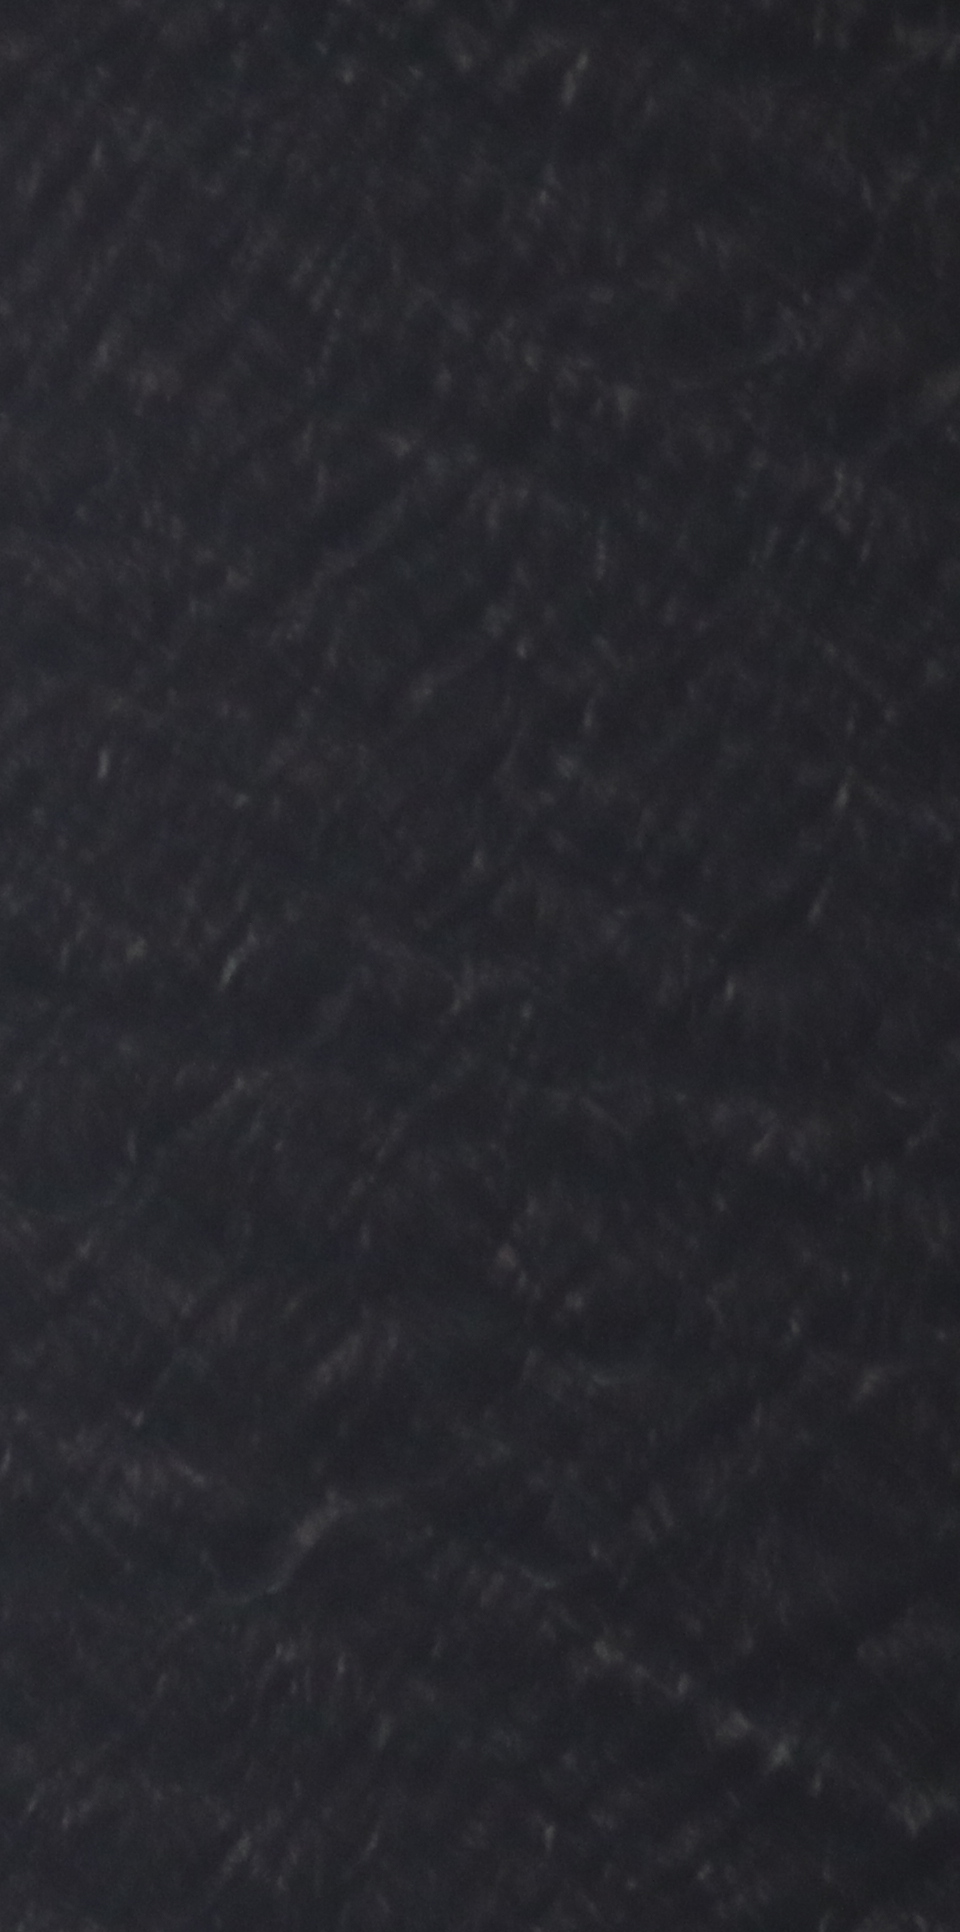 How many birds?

0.